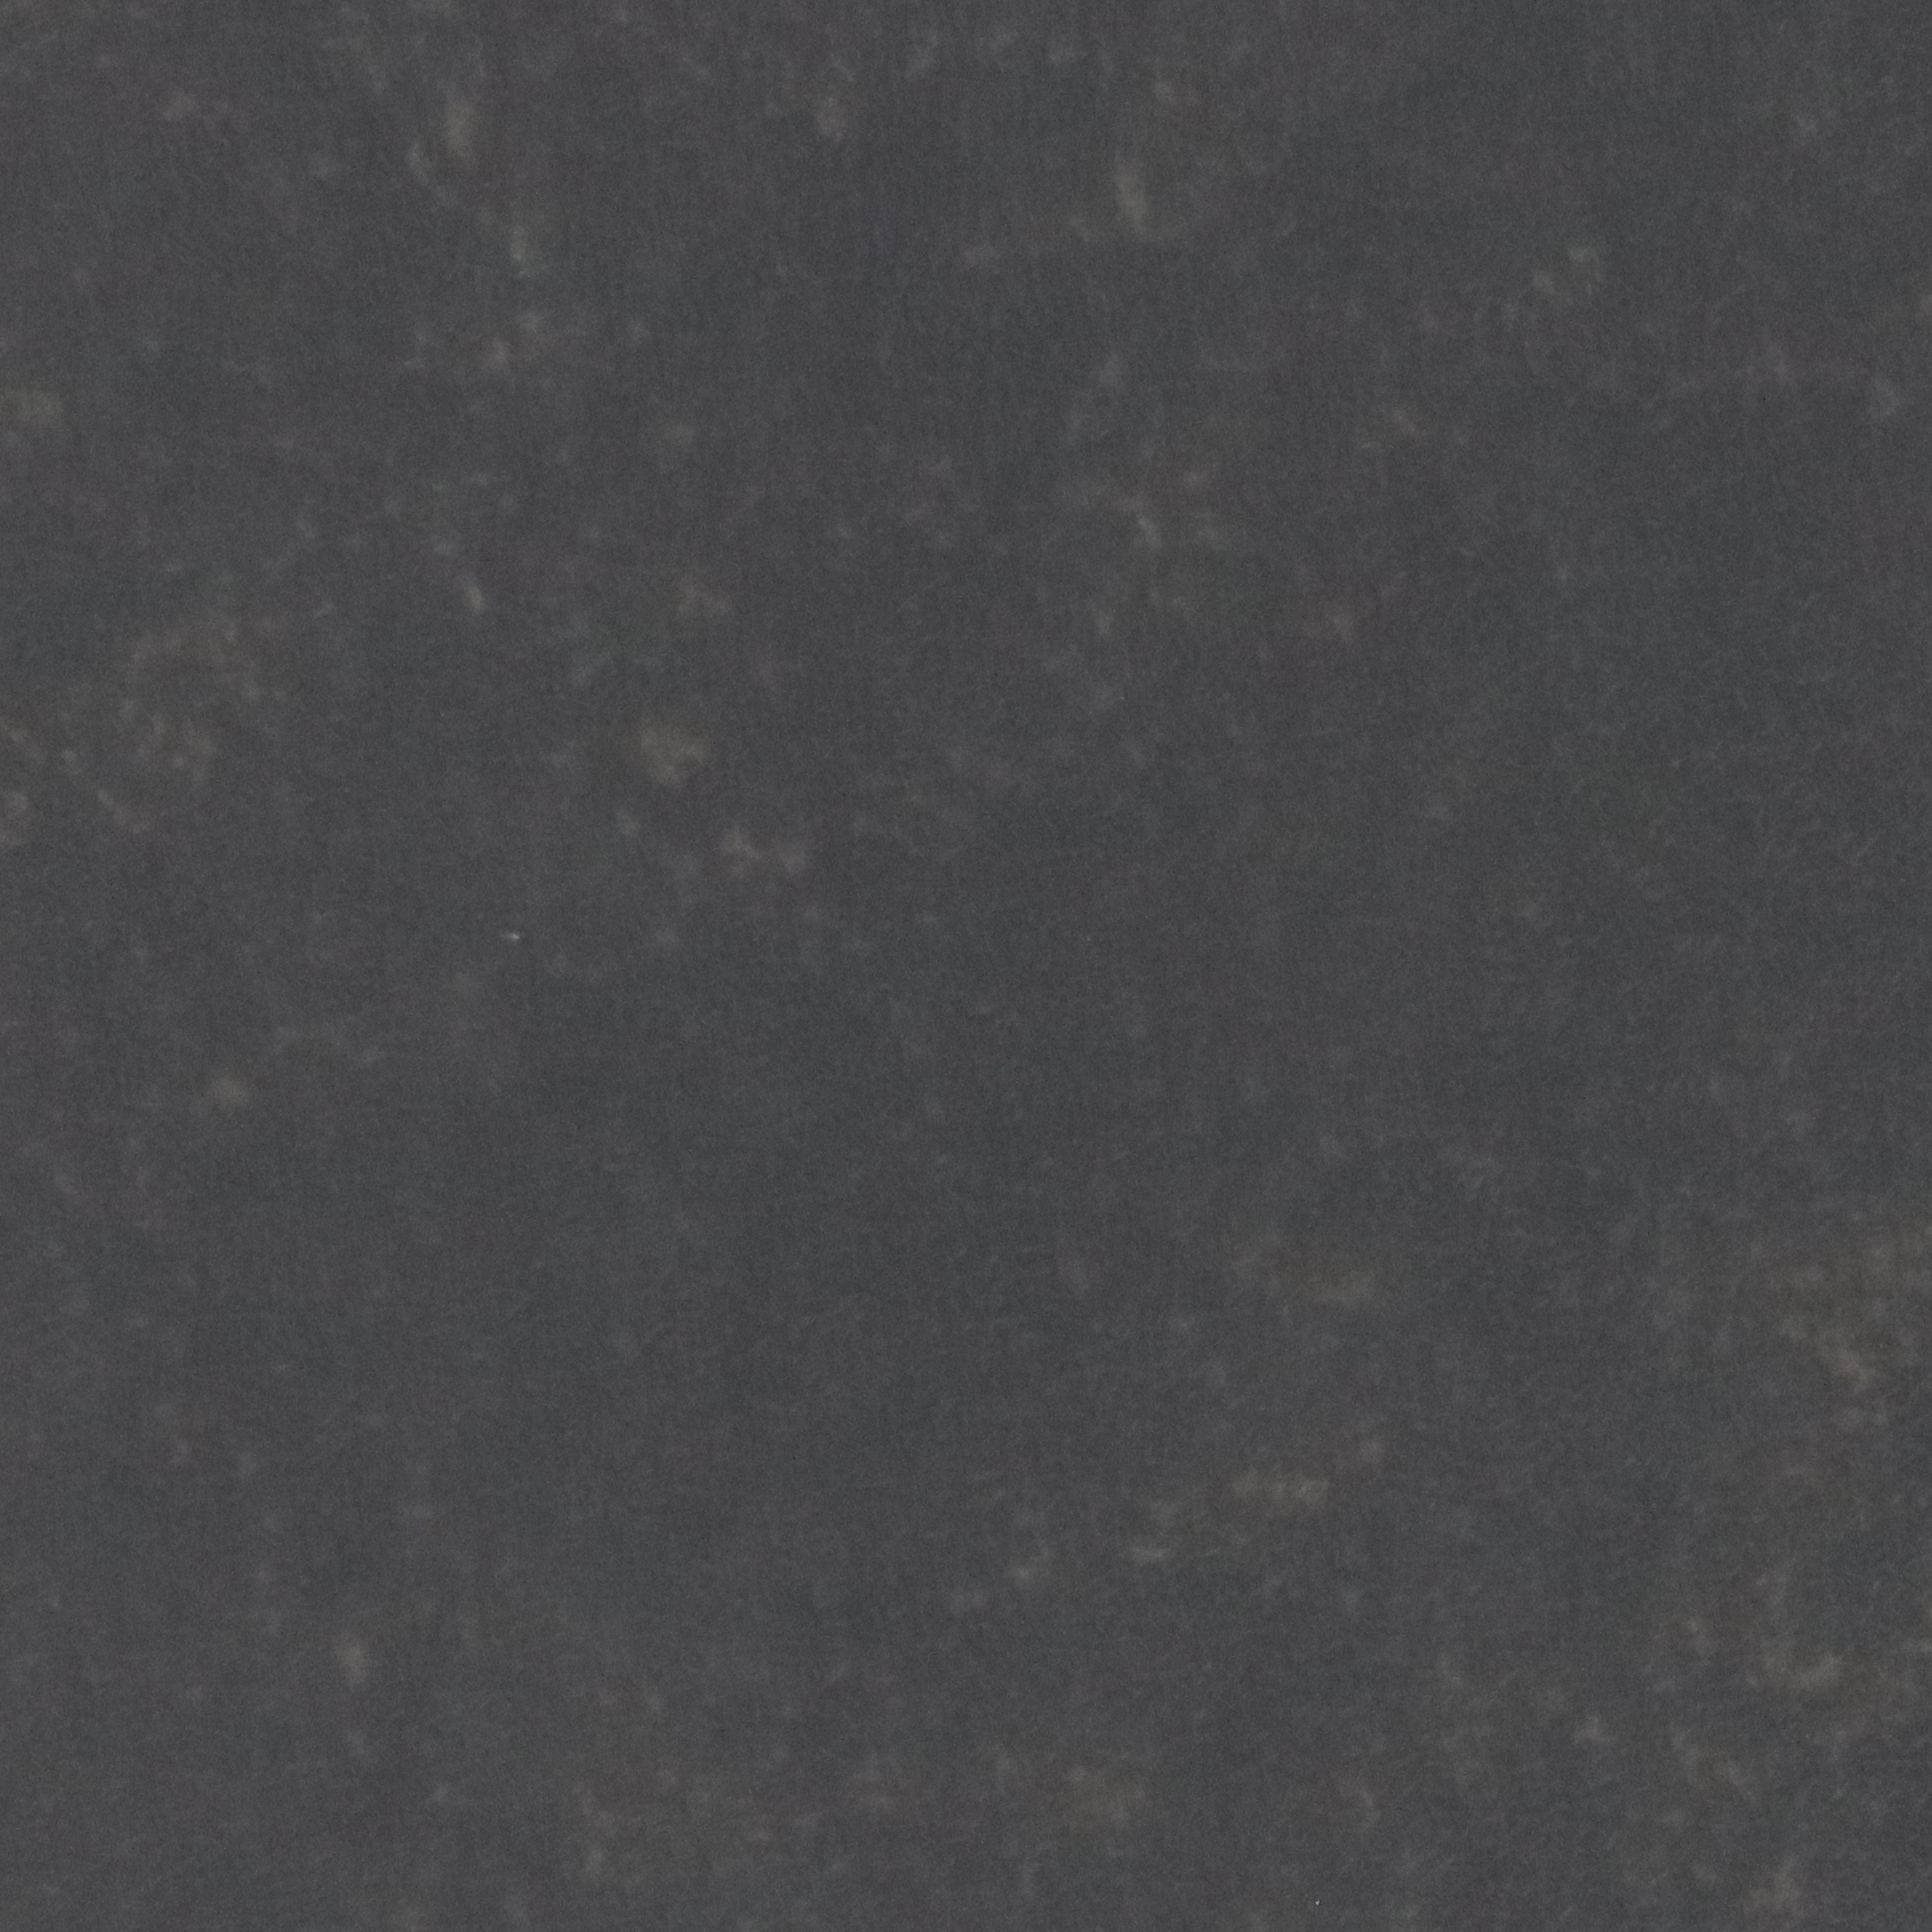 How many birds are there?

0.